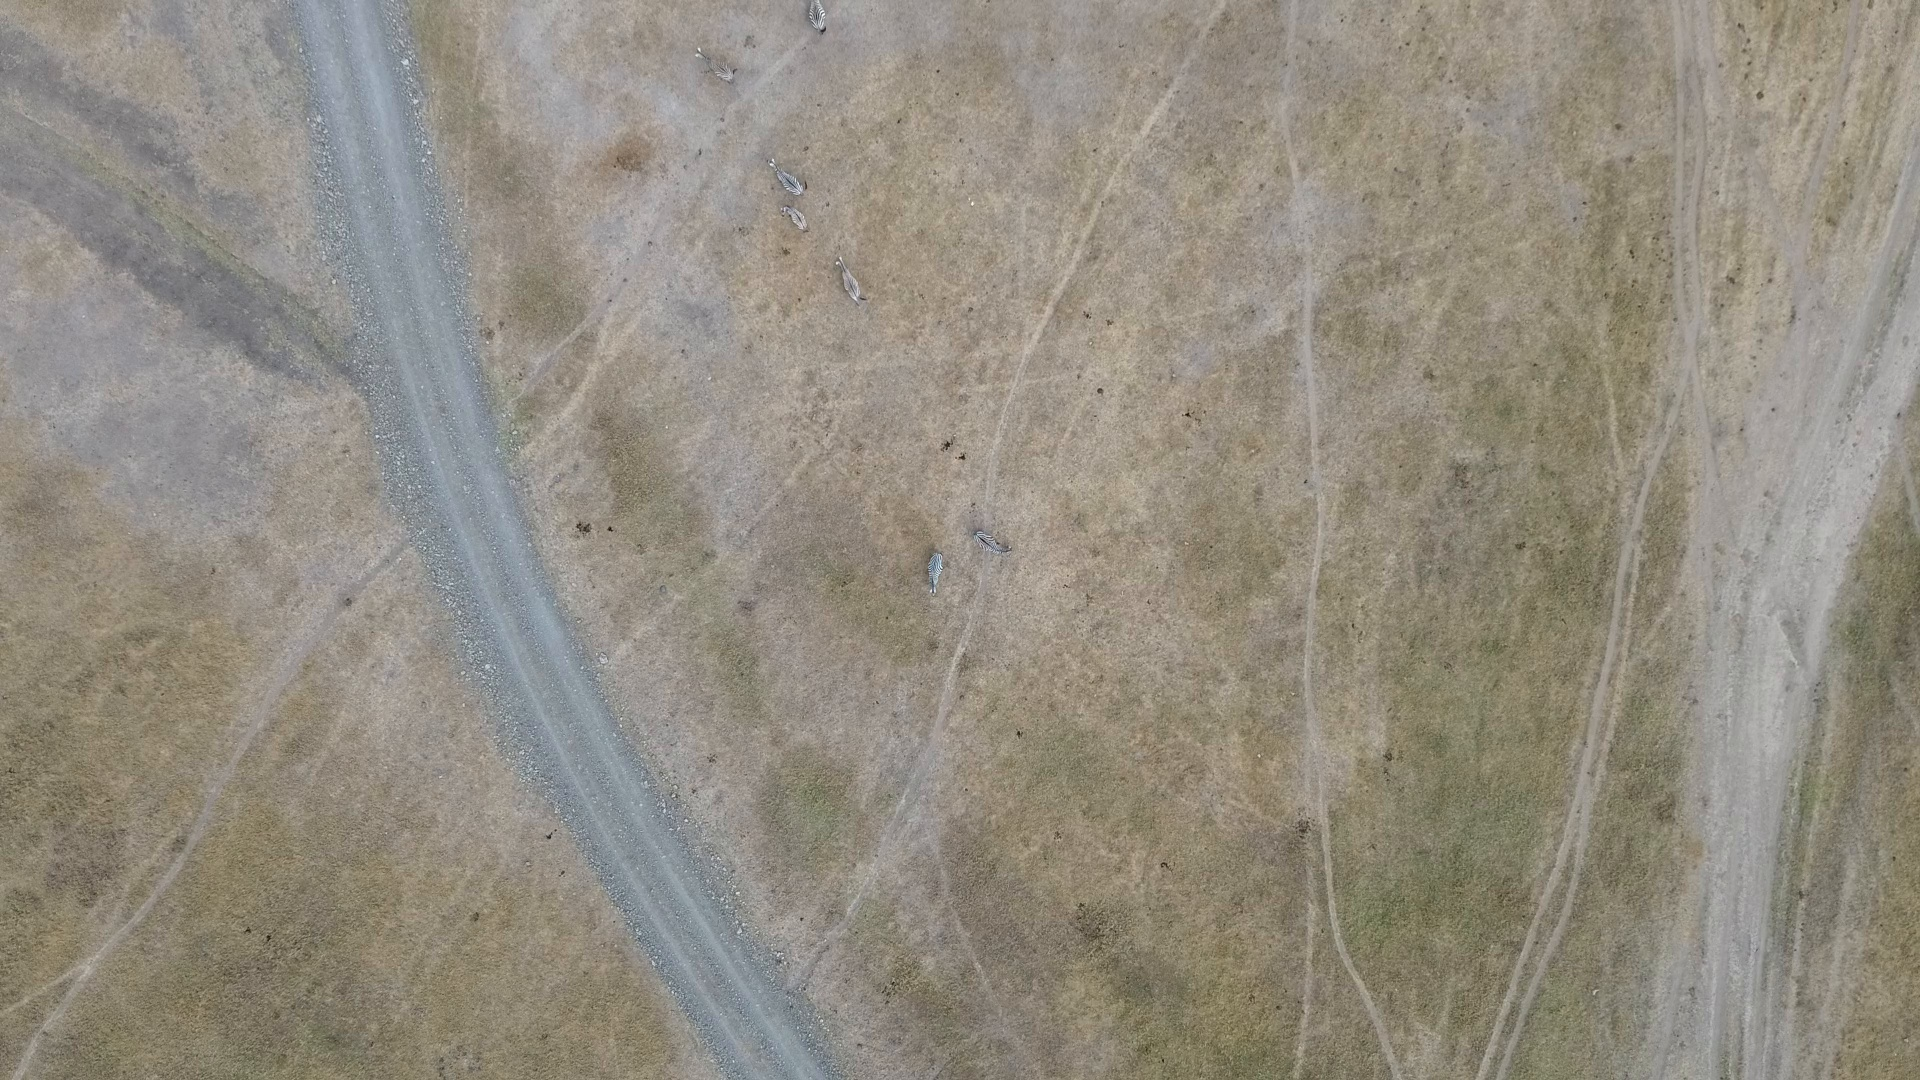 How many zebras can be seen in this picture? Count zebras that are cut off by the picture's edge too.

6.